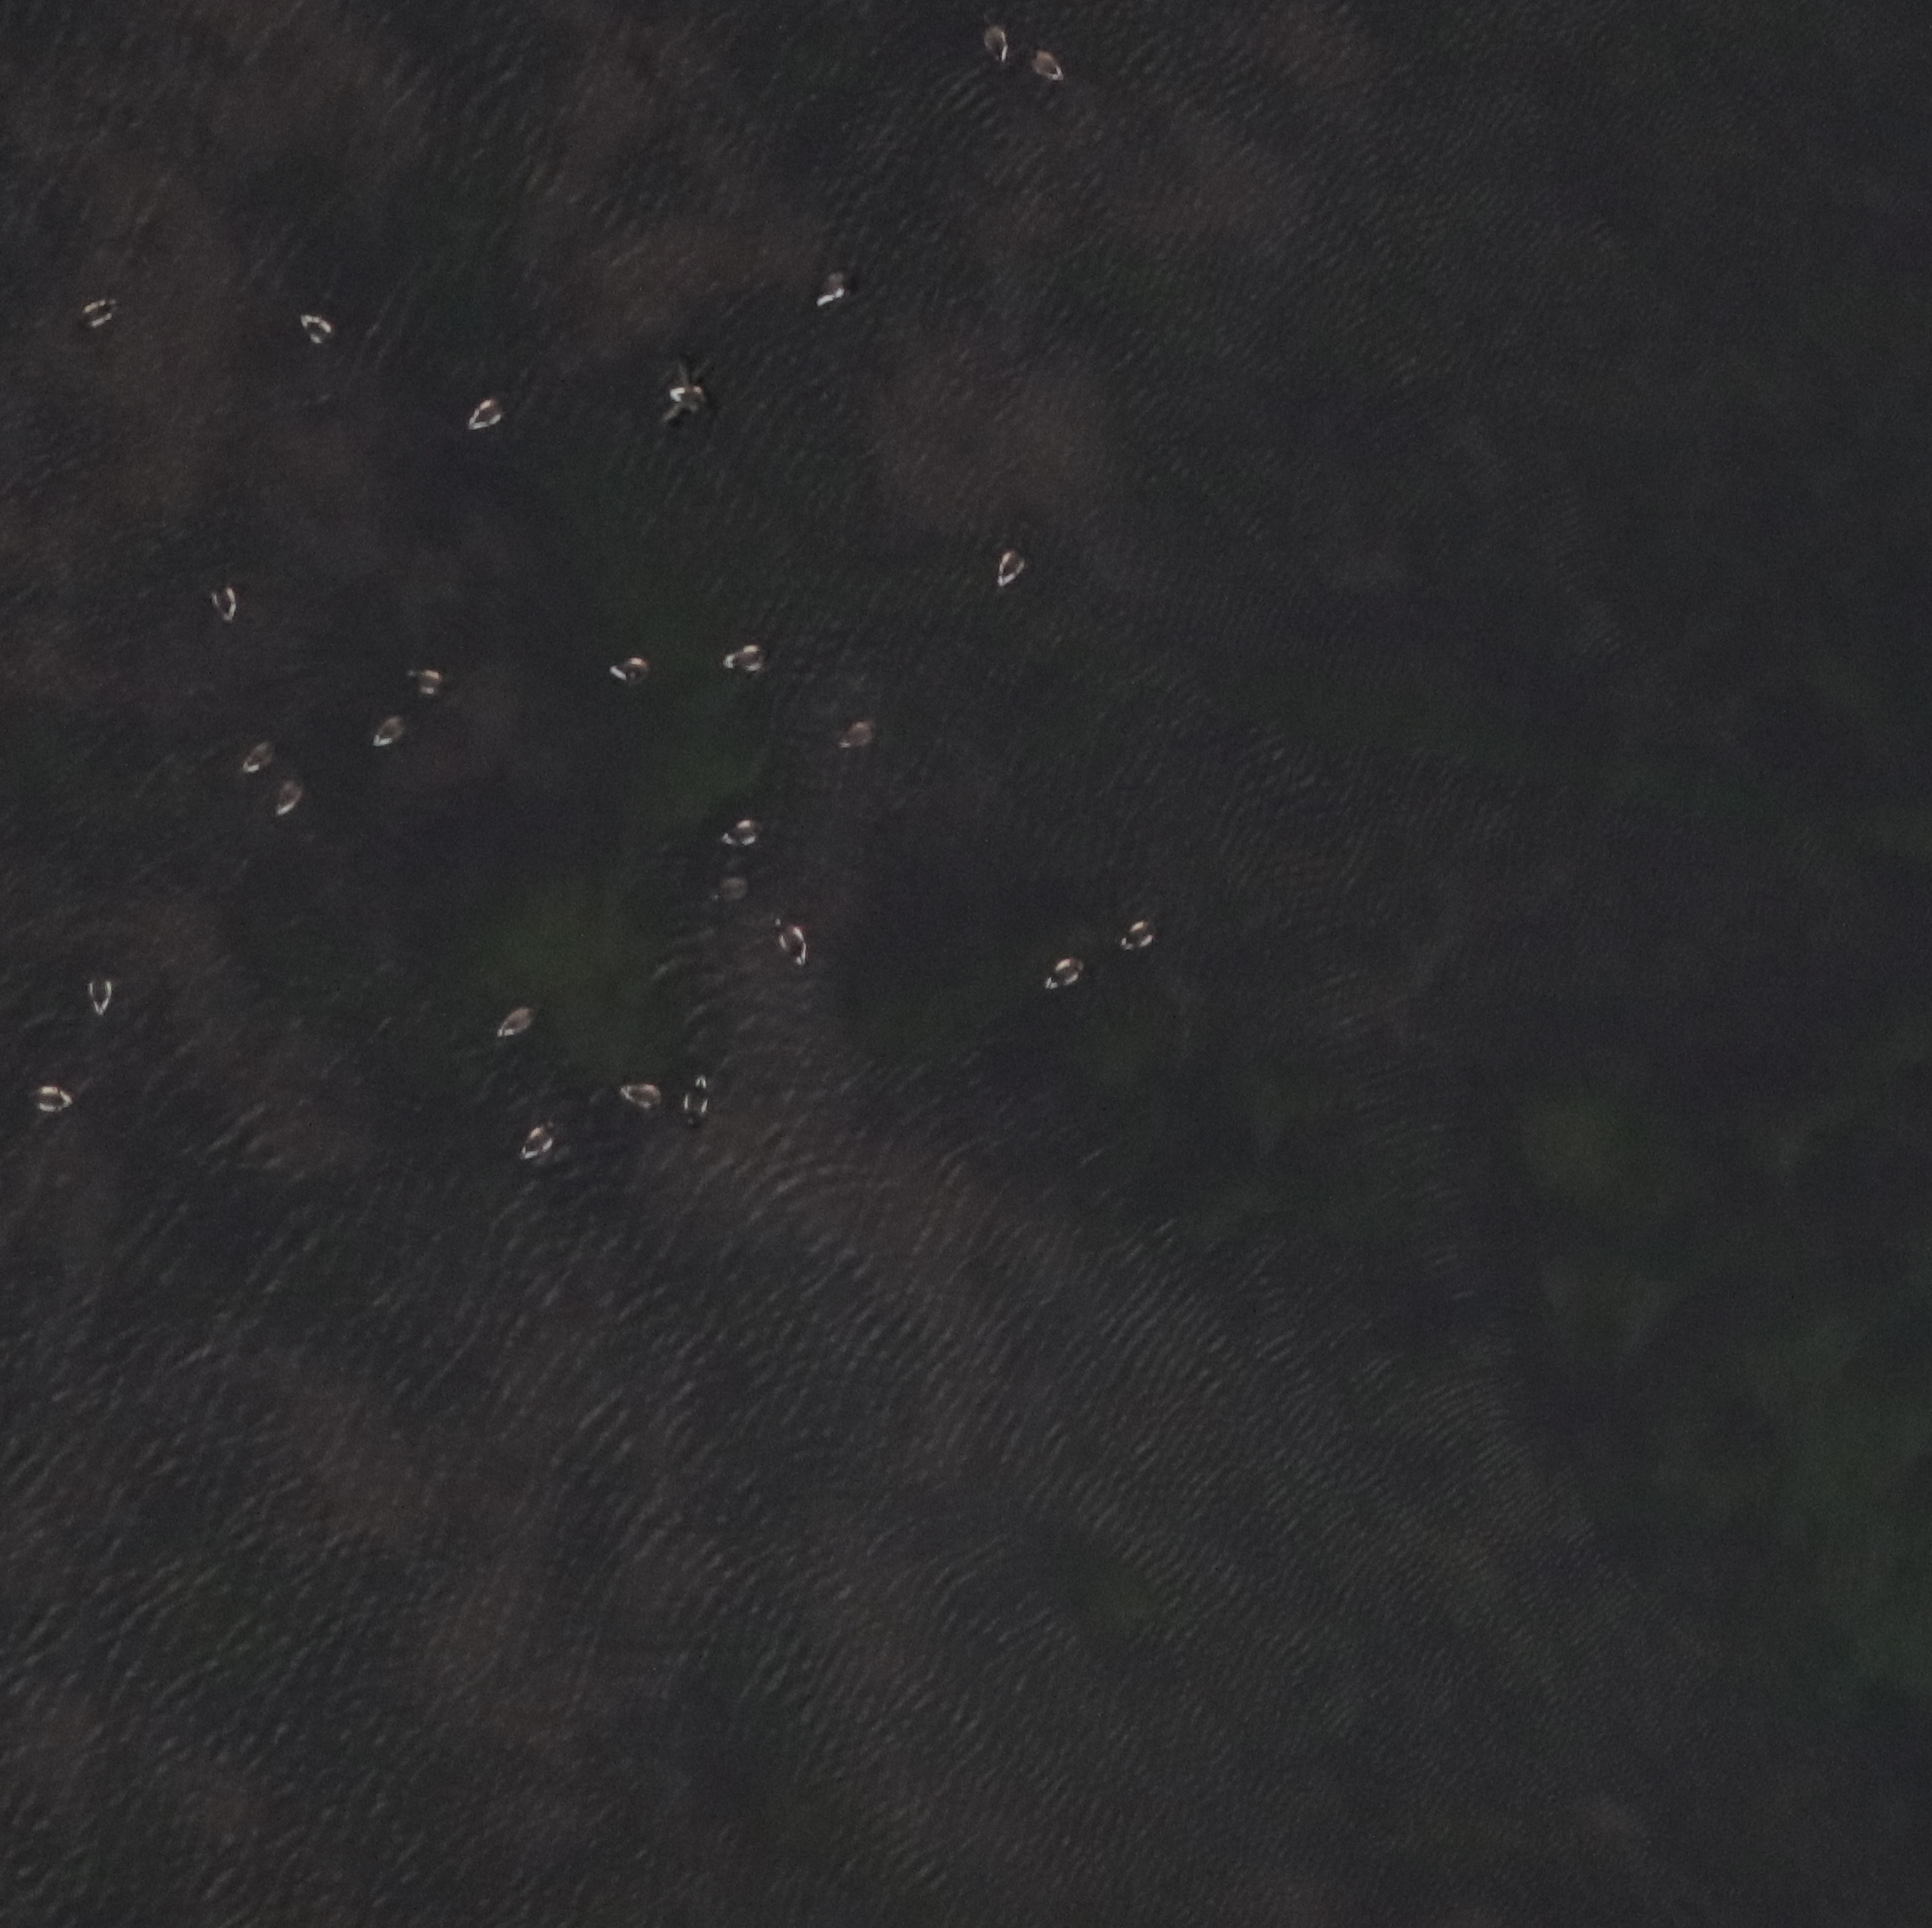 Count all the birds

27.